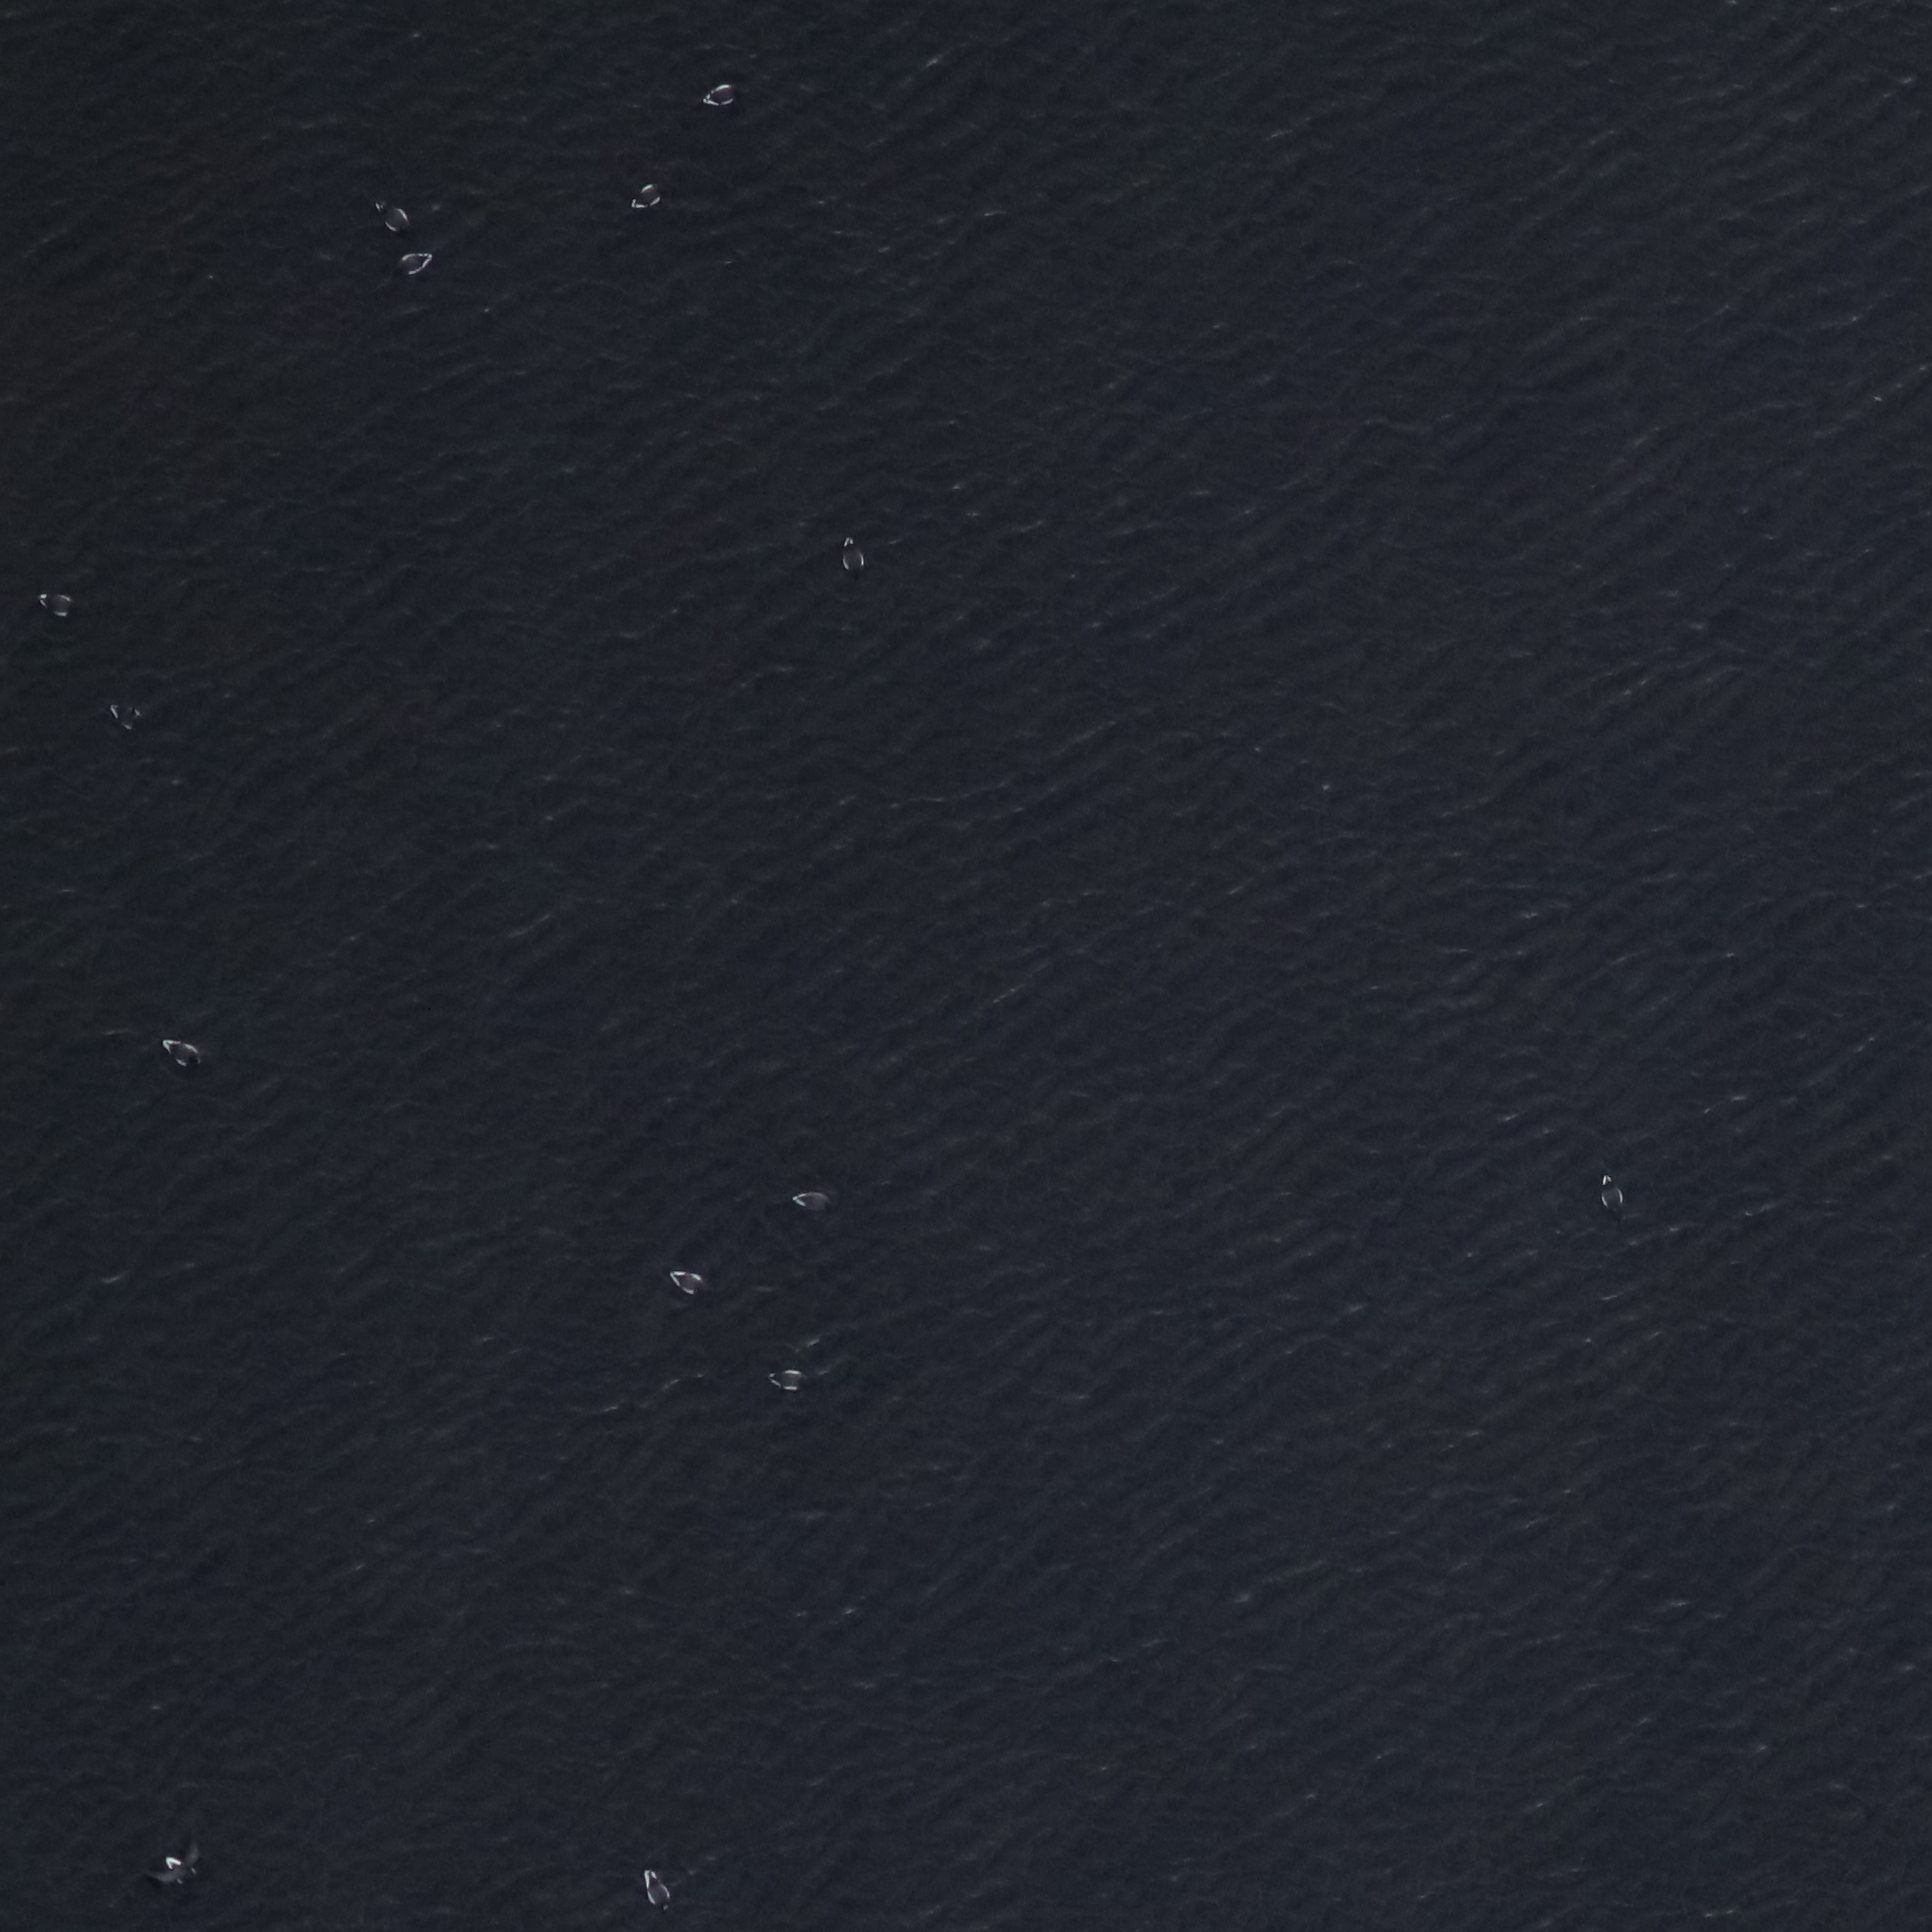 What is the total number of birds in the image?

14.